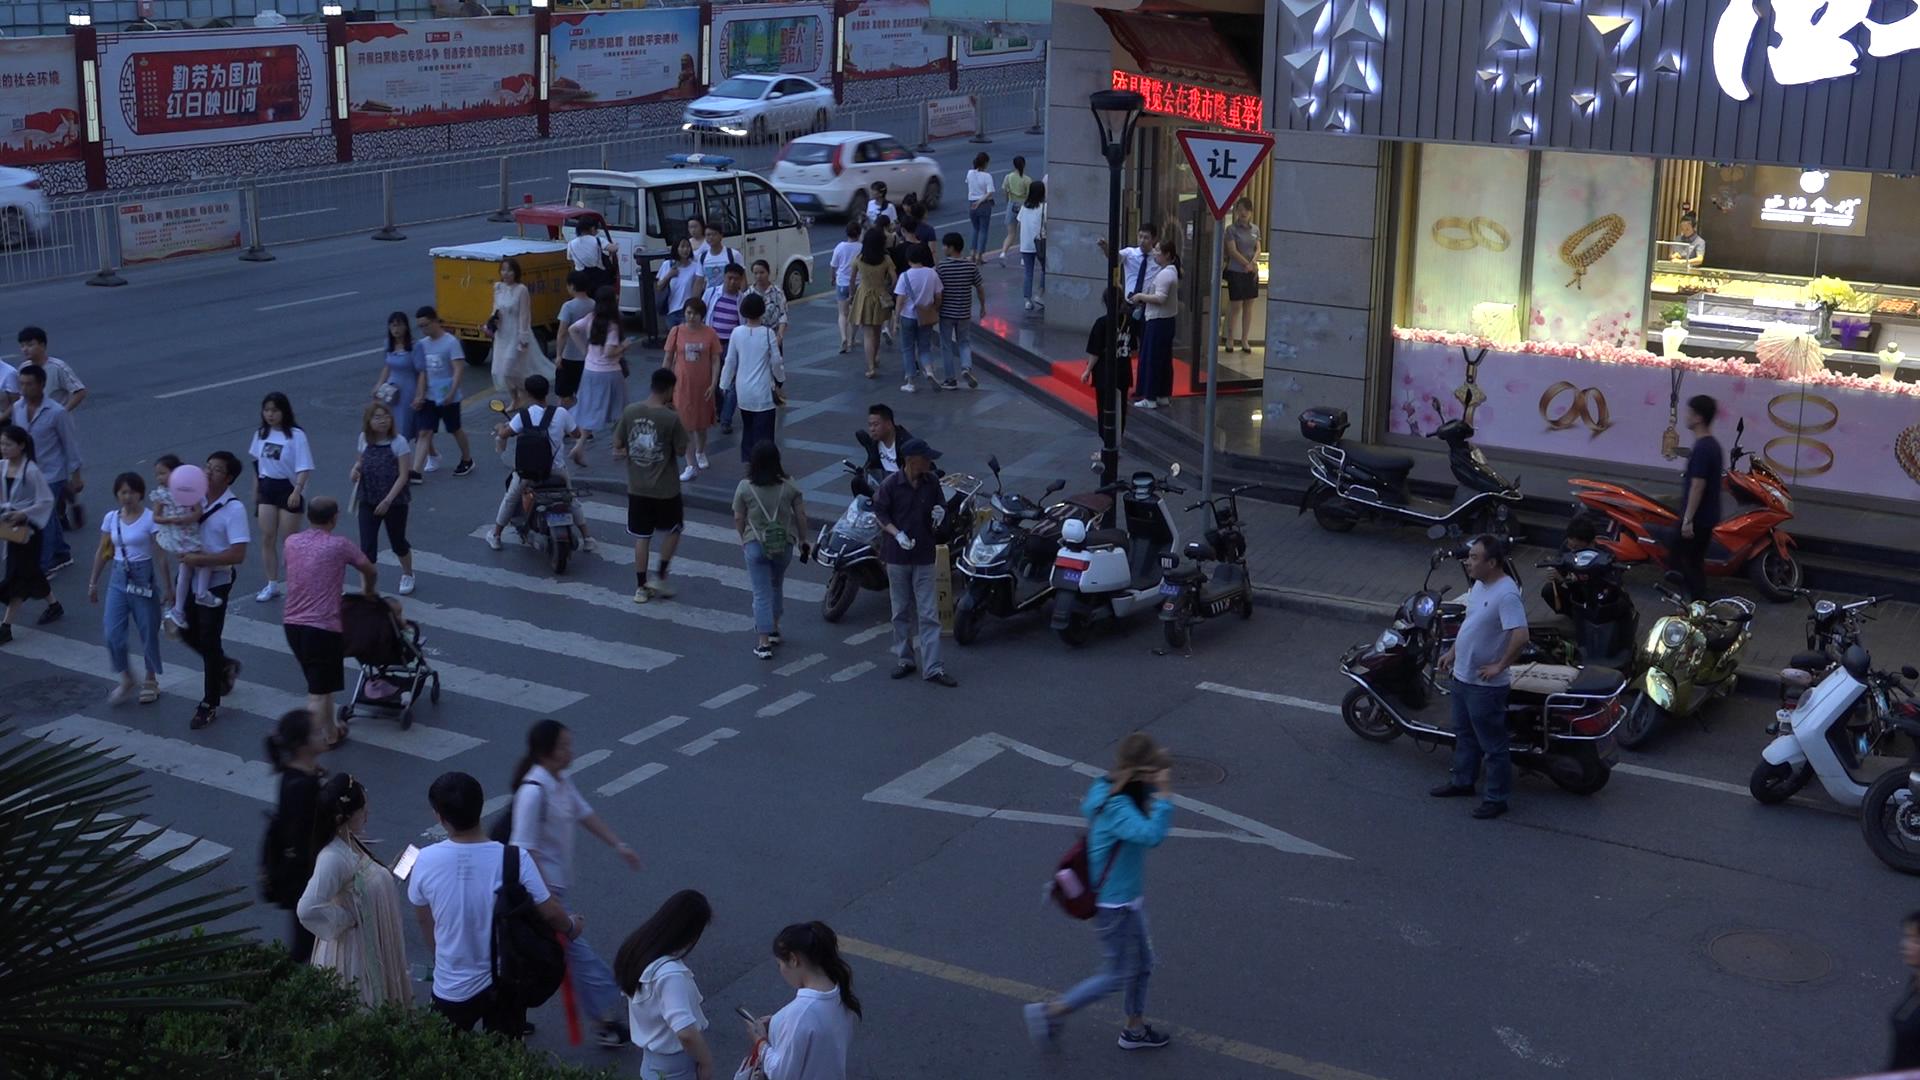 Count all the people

55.